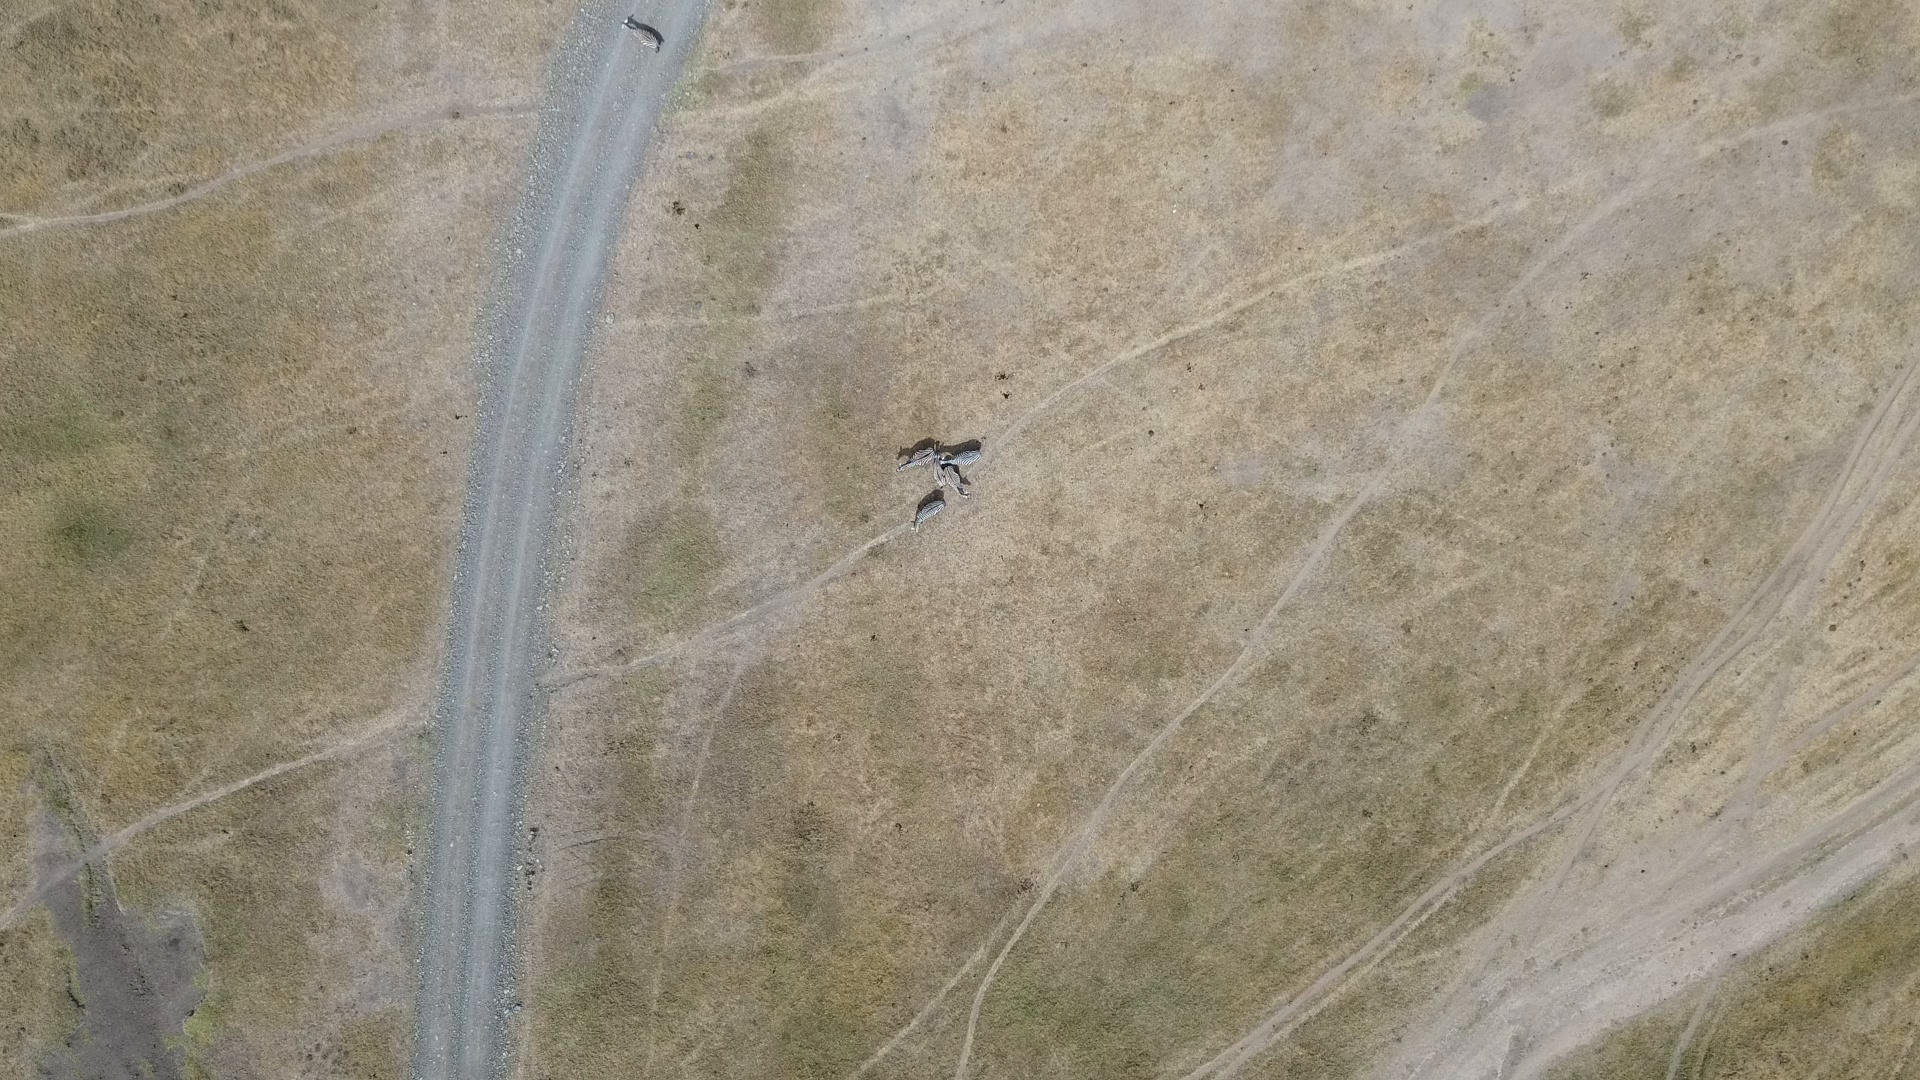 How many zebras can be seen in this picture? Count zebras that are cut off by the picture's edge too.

7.